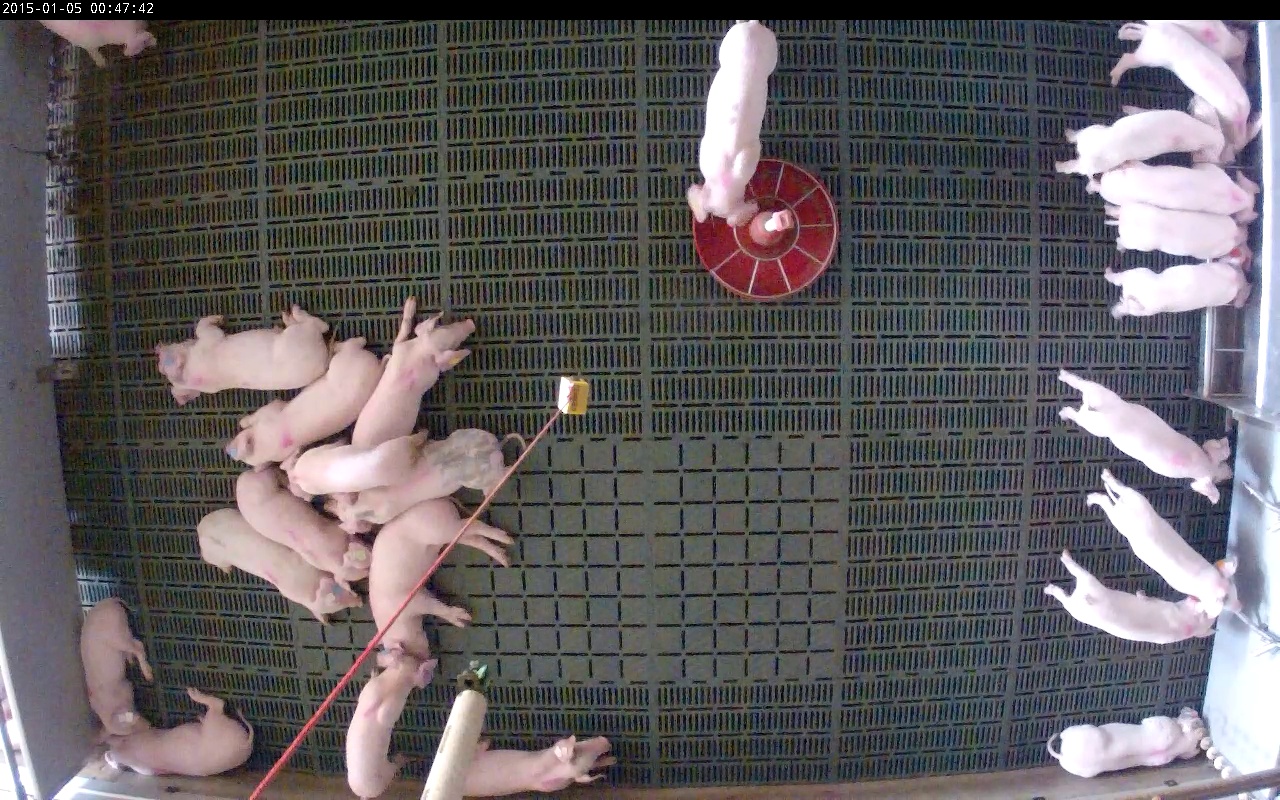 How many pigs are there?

24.